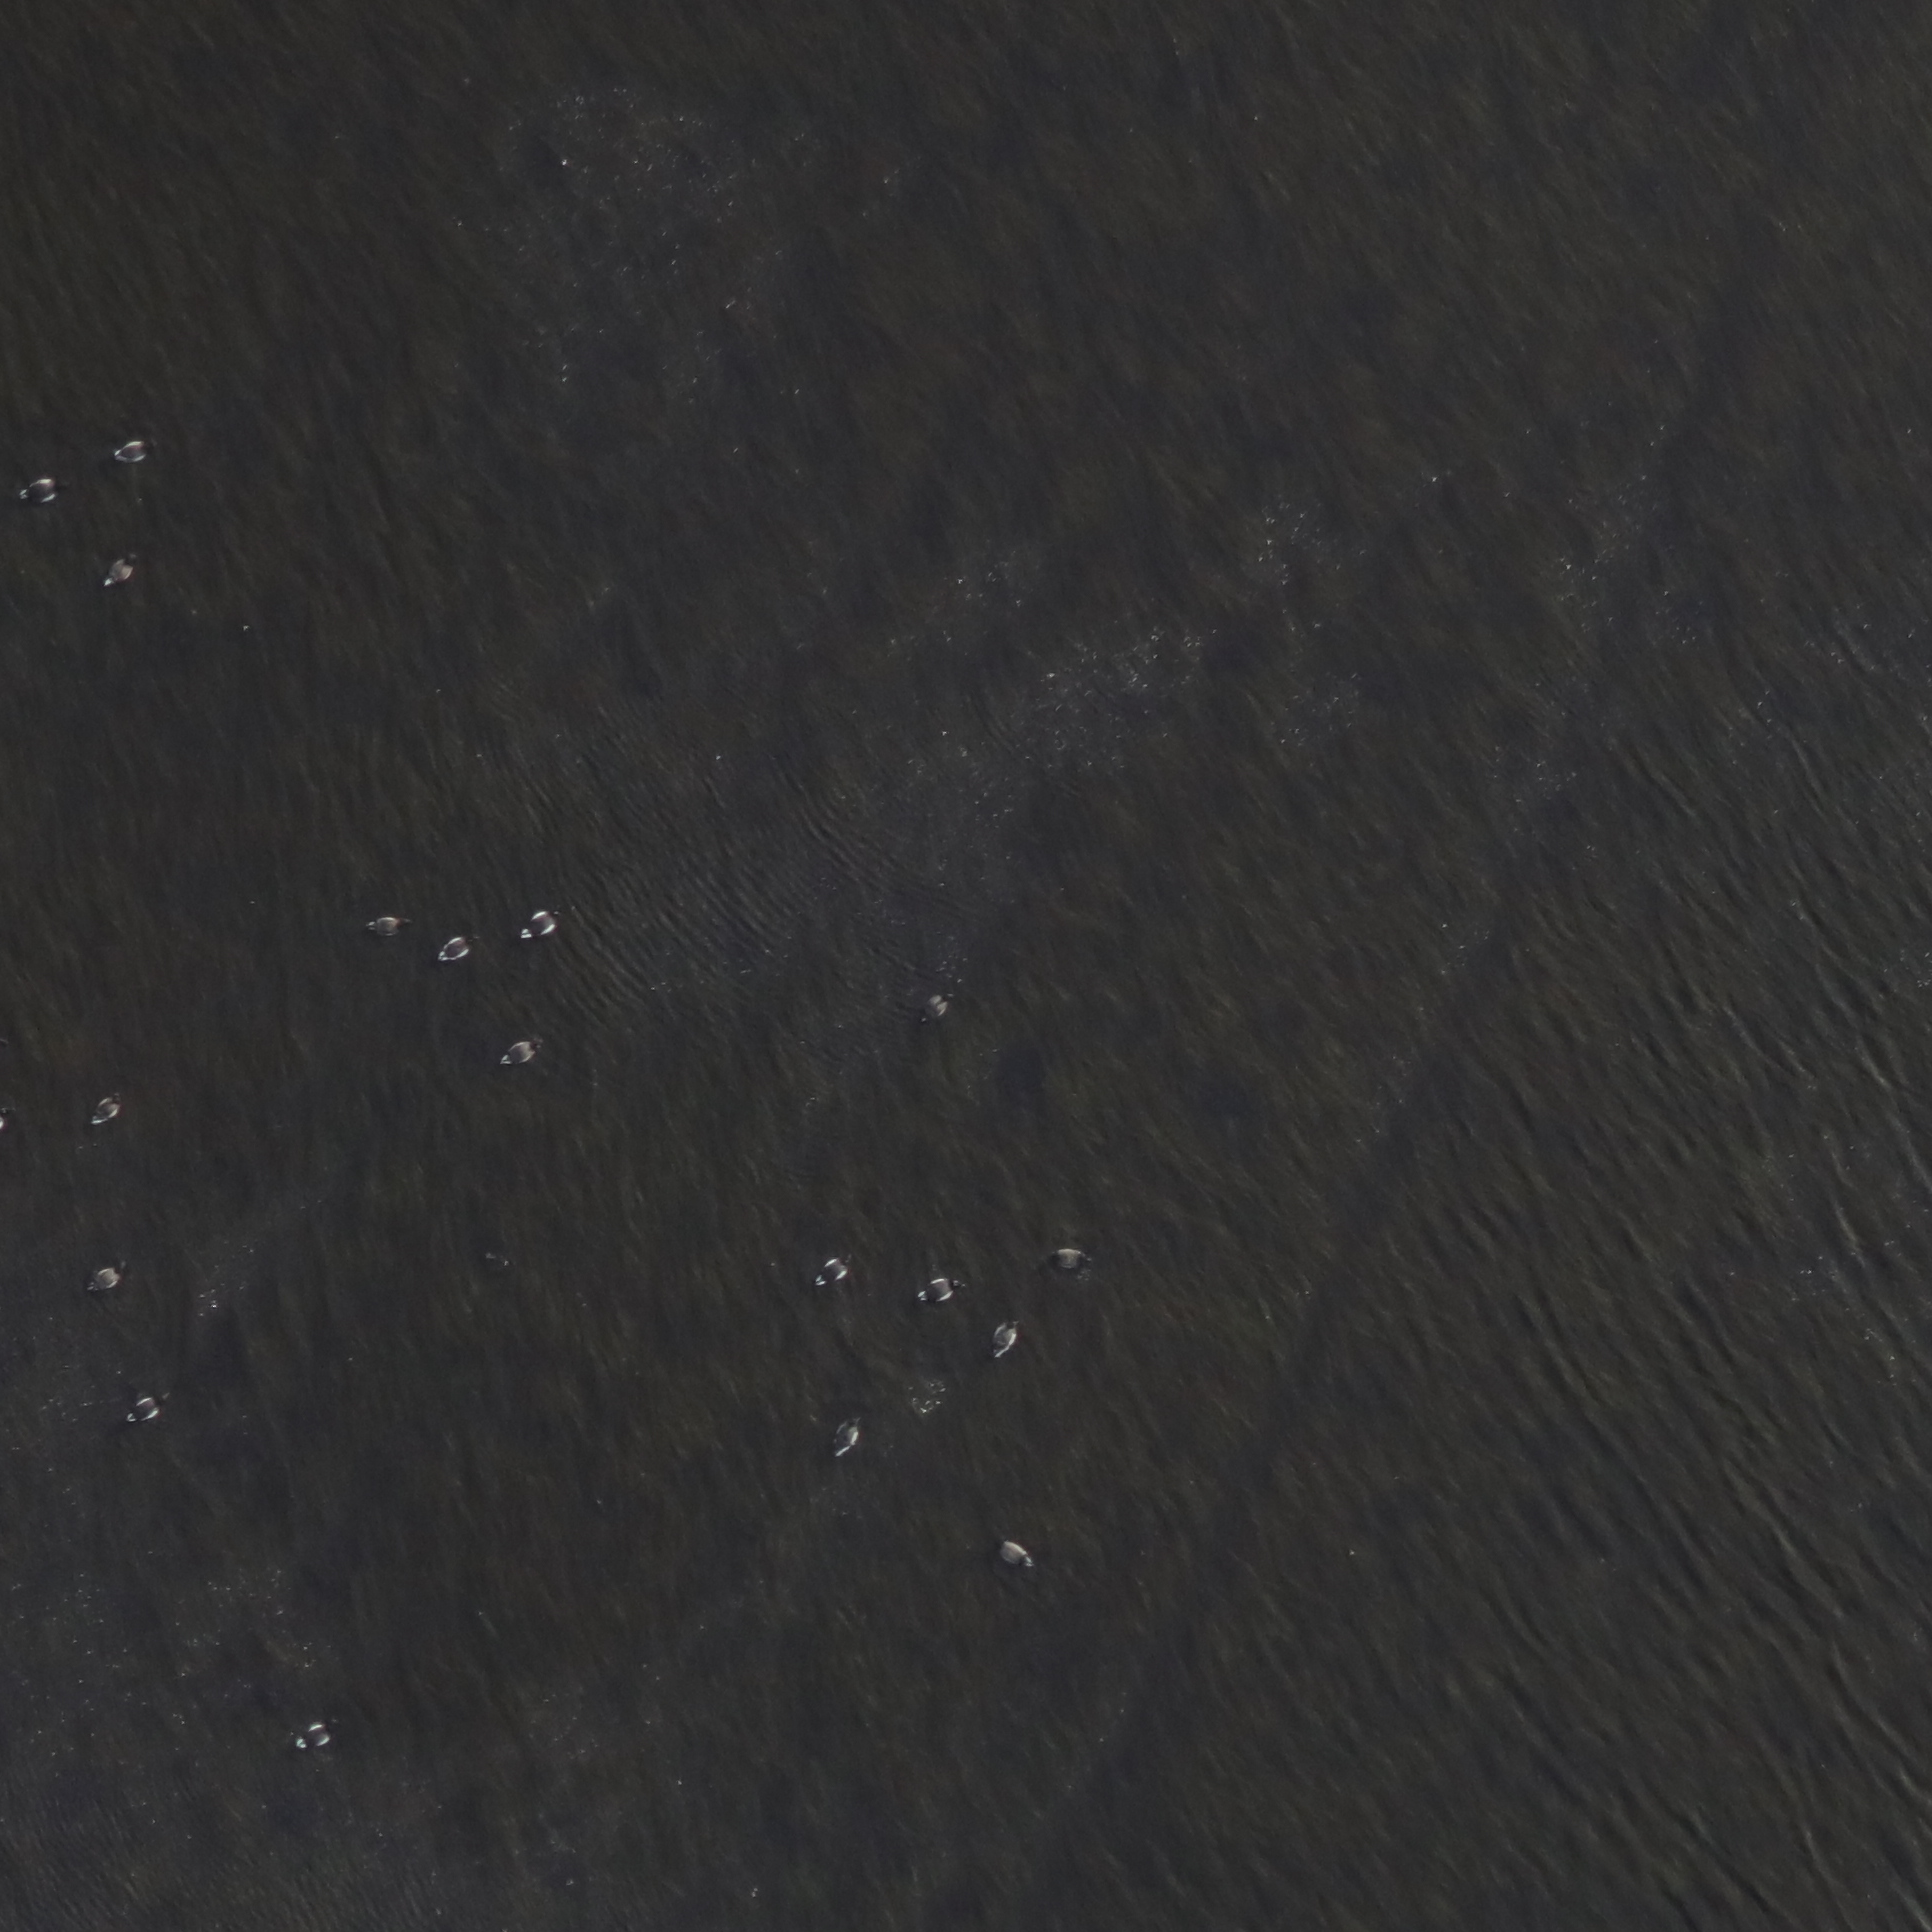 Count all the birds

18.